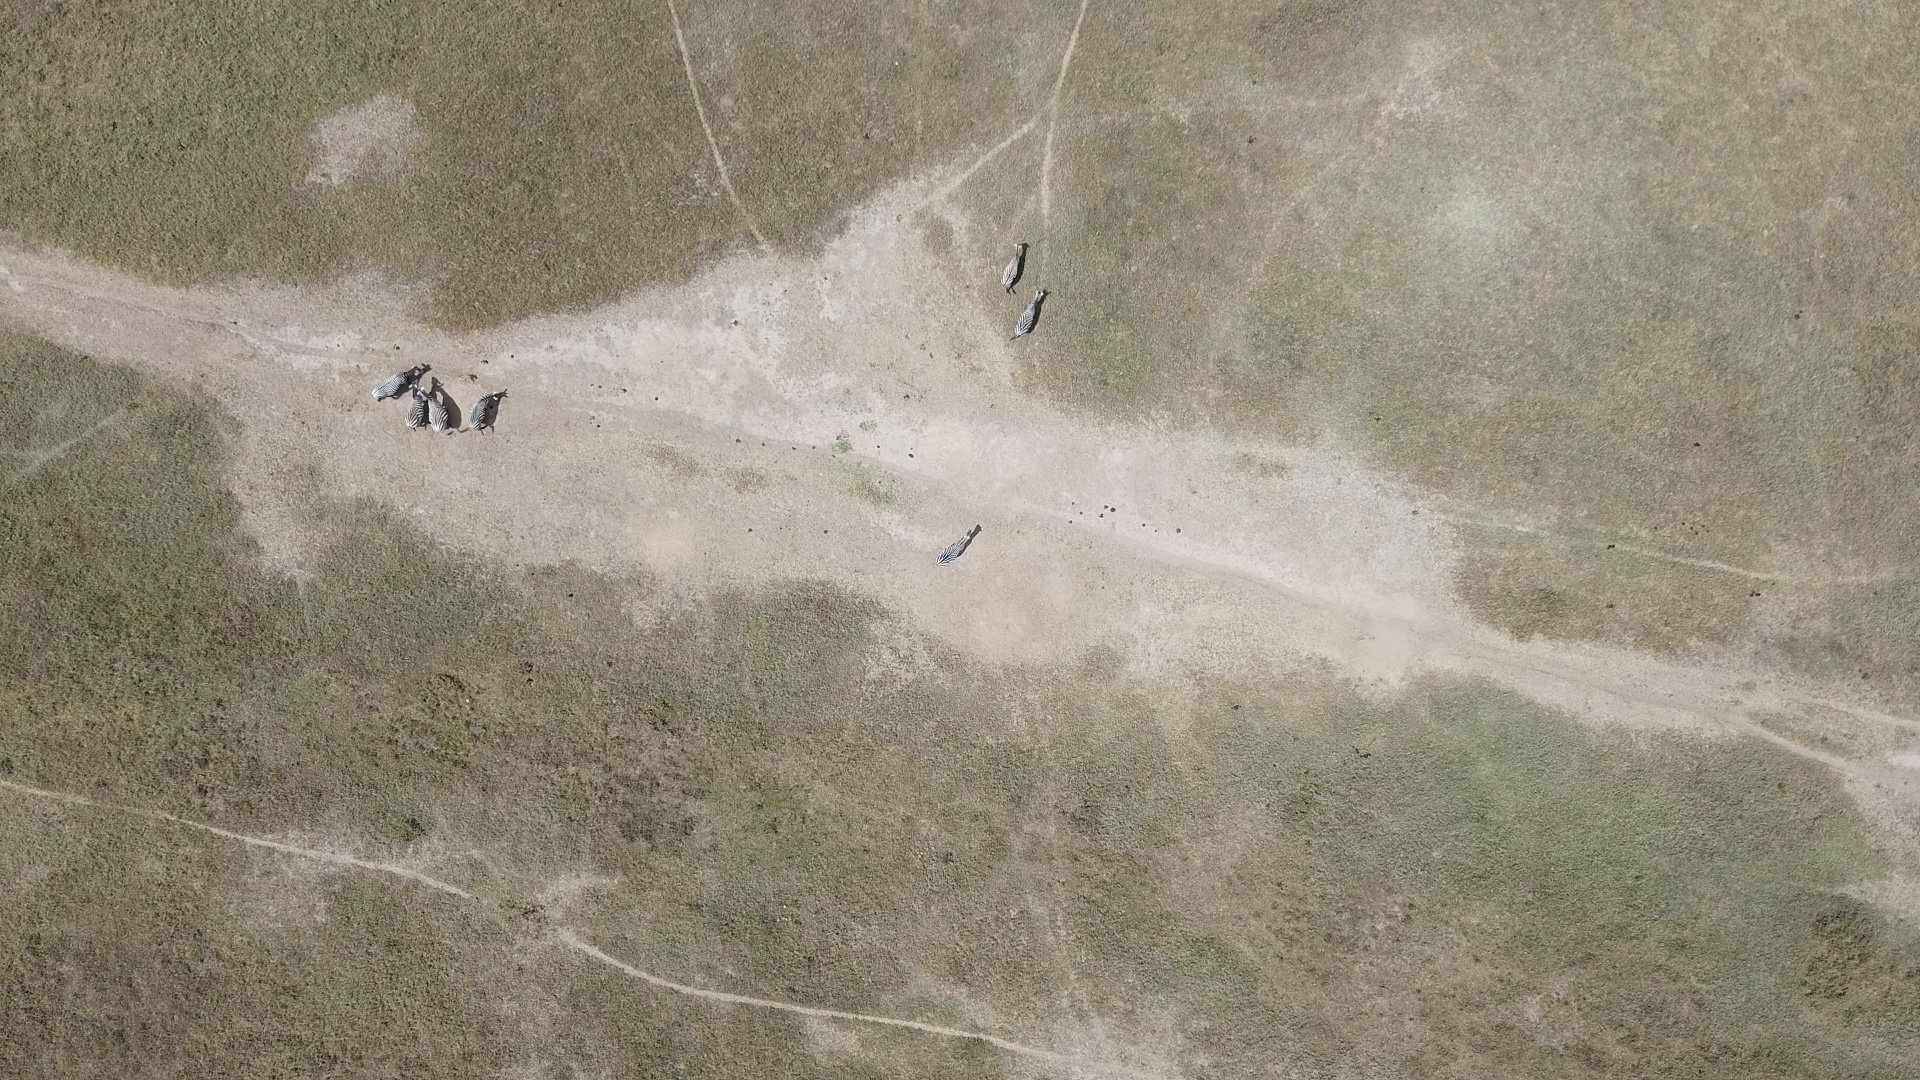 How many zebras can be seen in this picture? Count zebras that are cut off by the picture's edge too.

7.